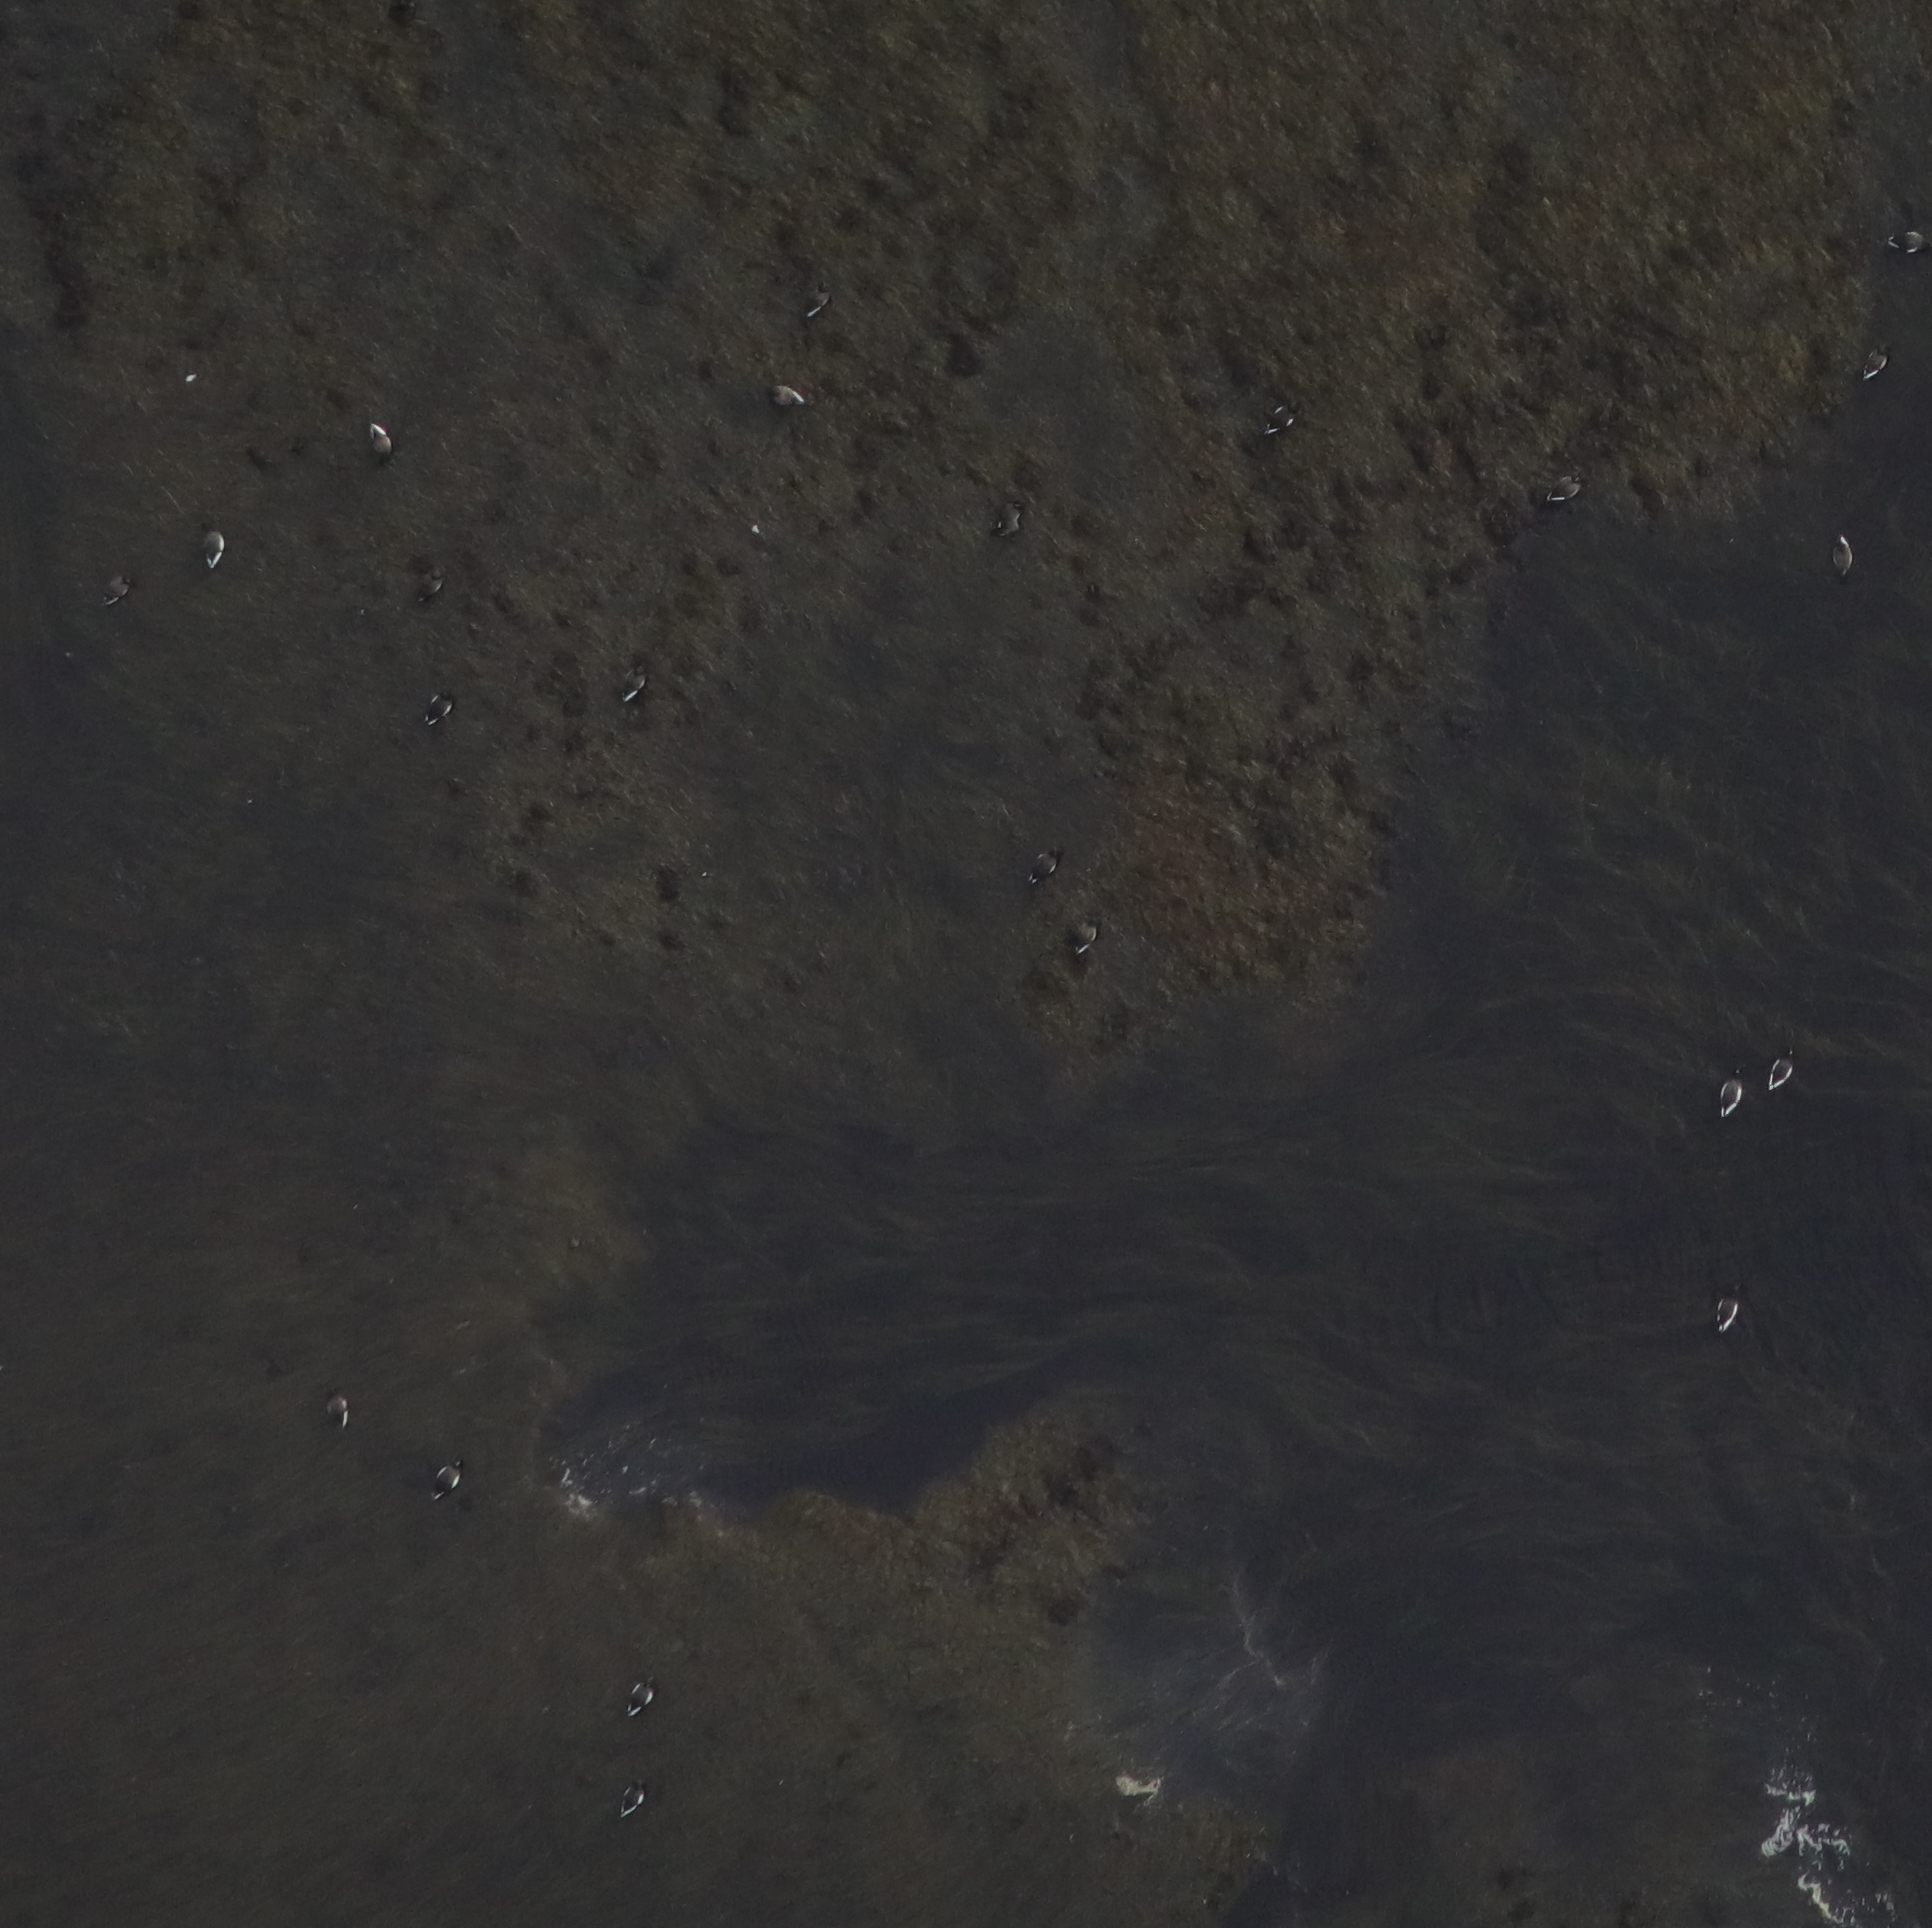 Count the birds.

23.